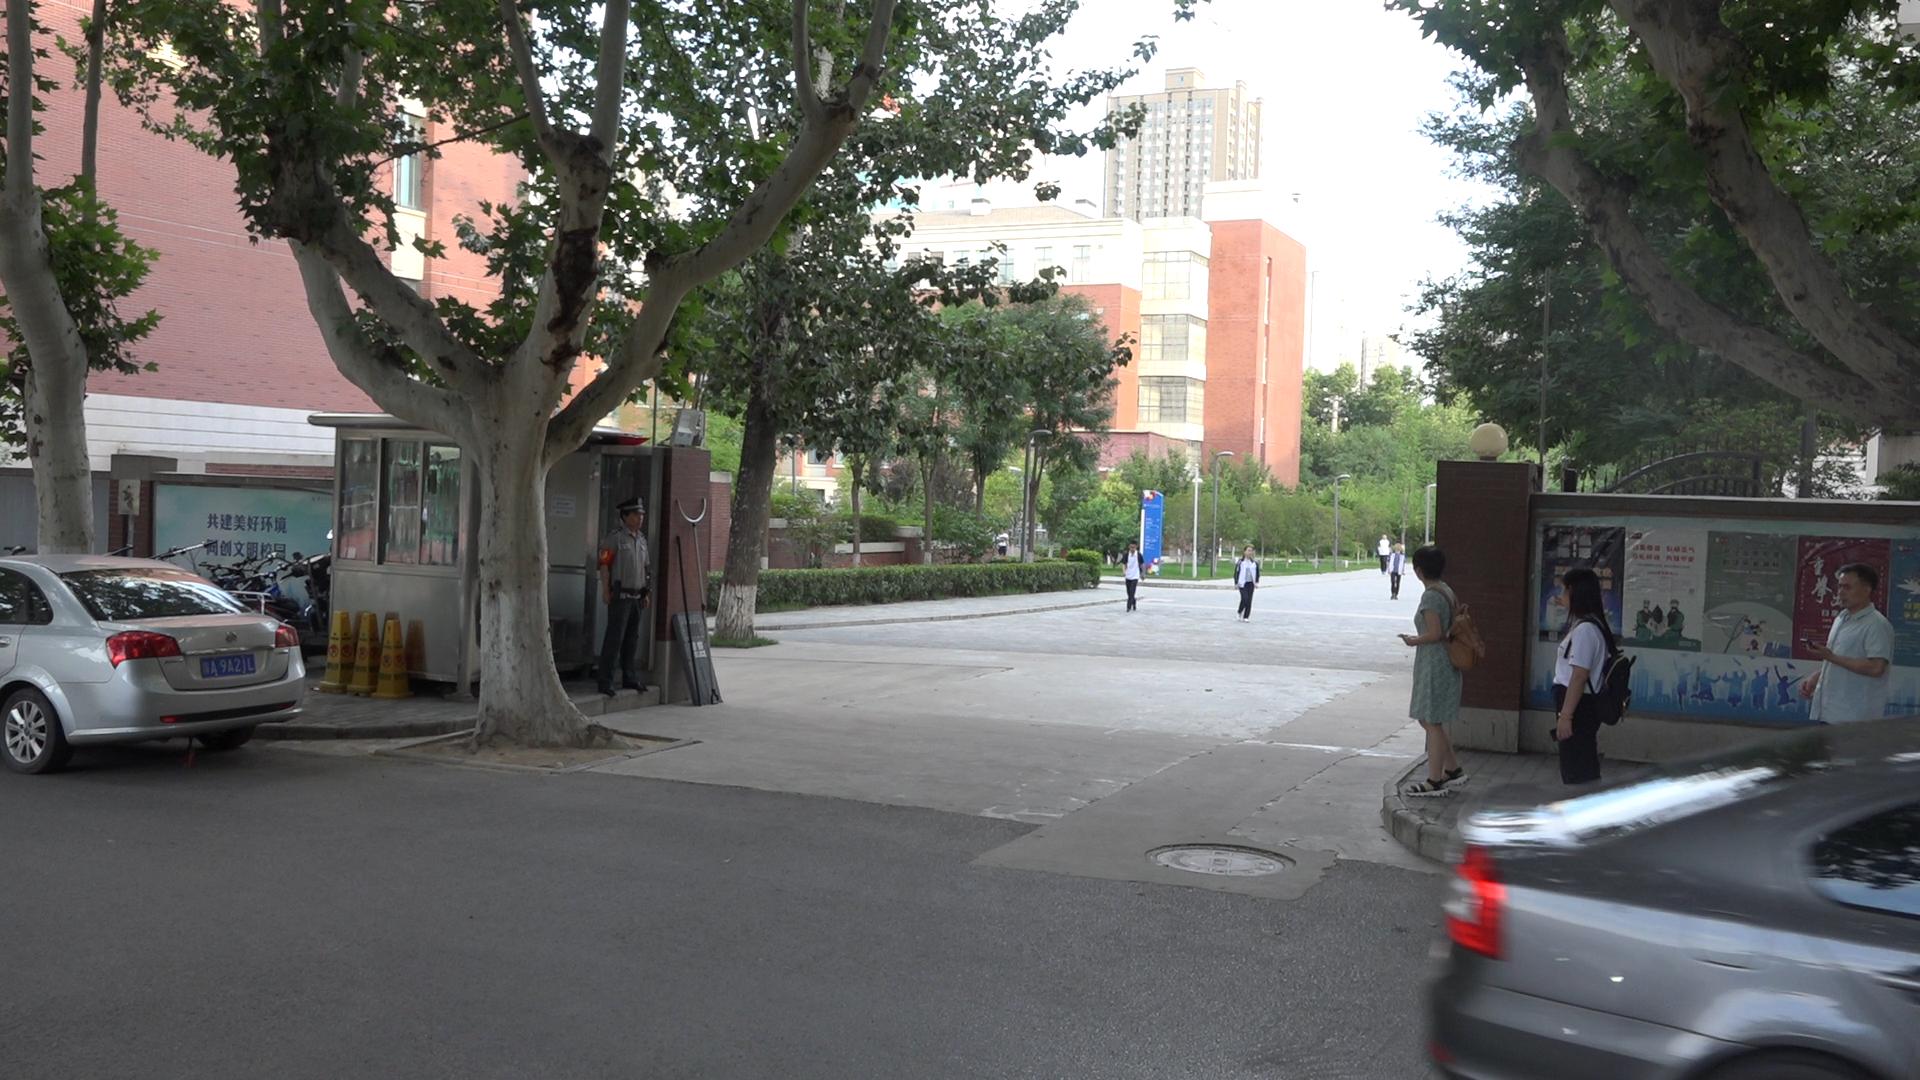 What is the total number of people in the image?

9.